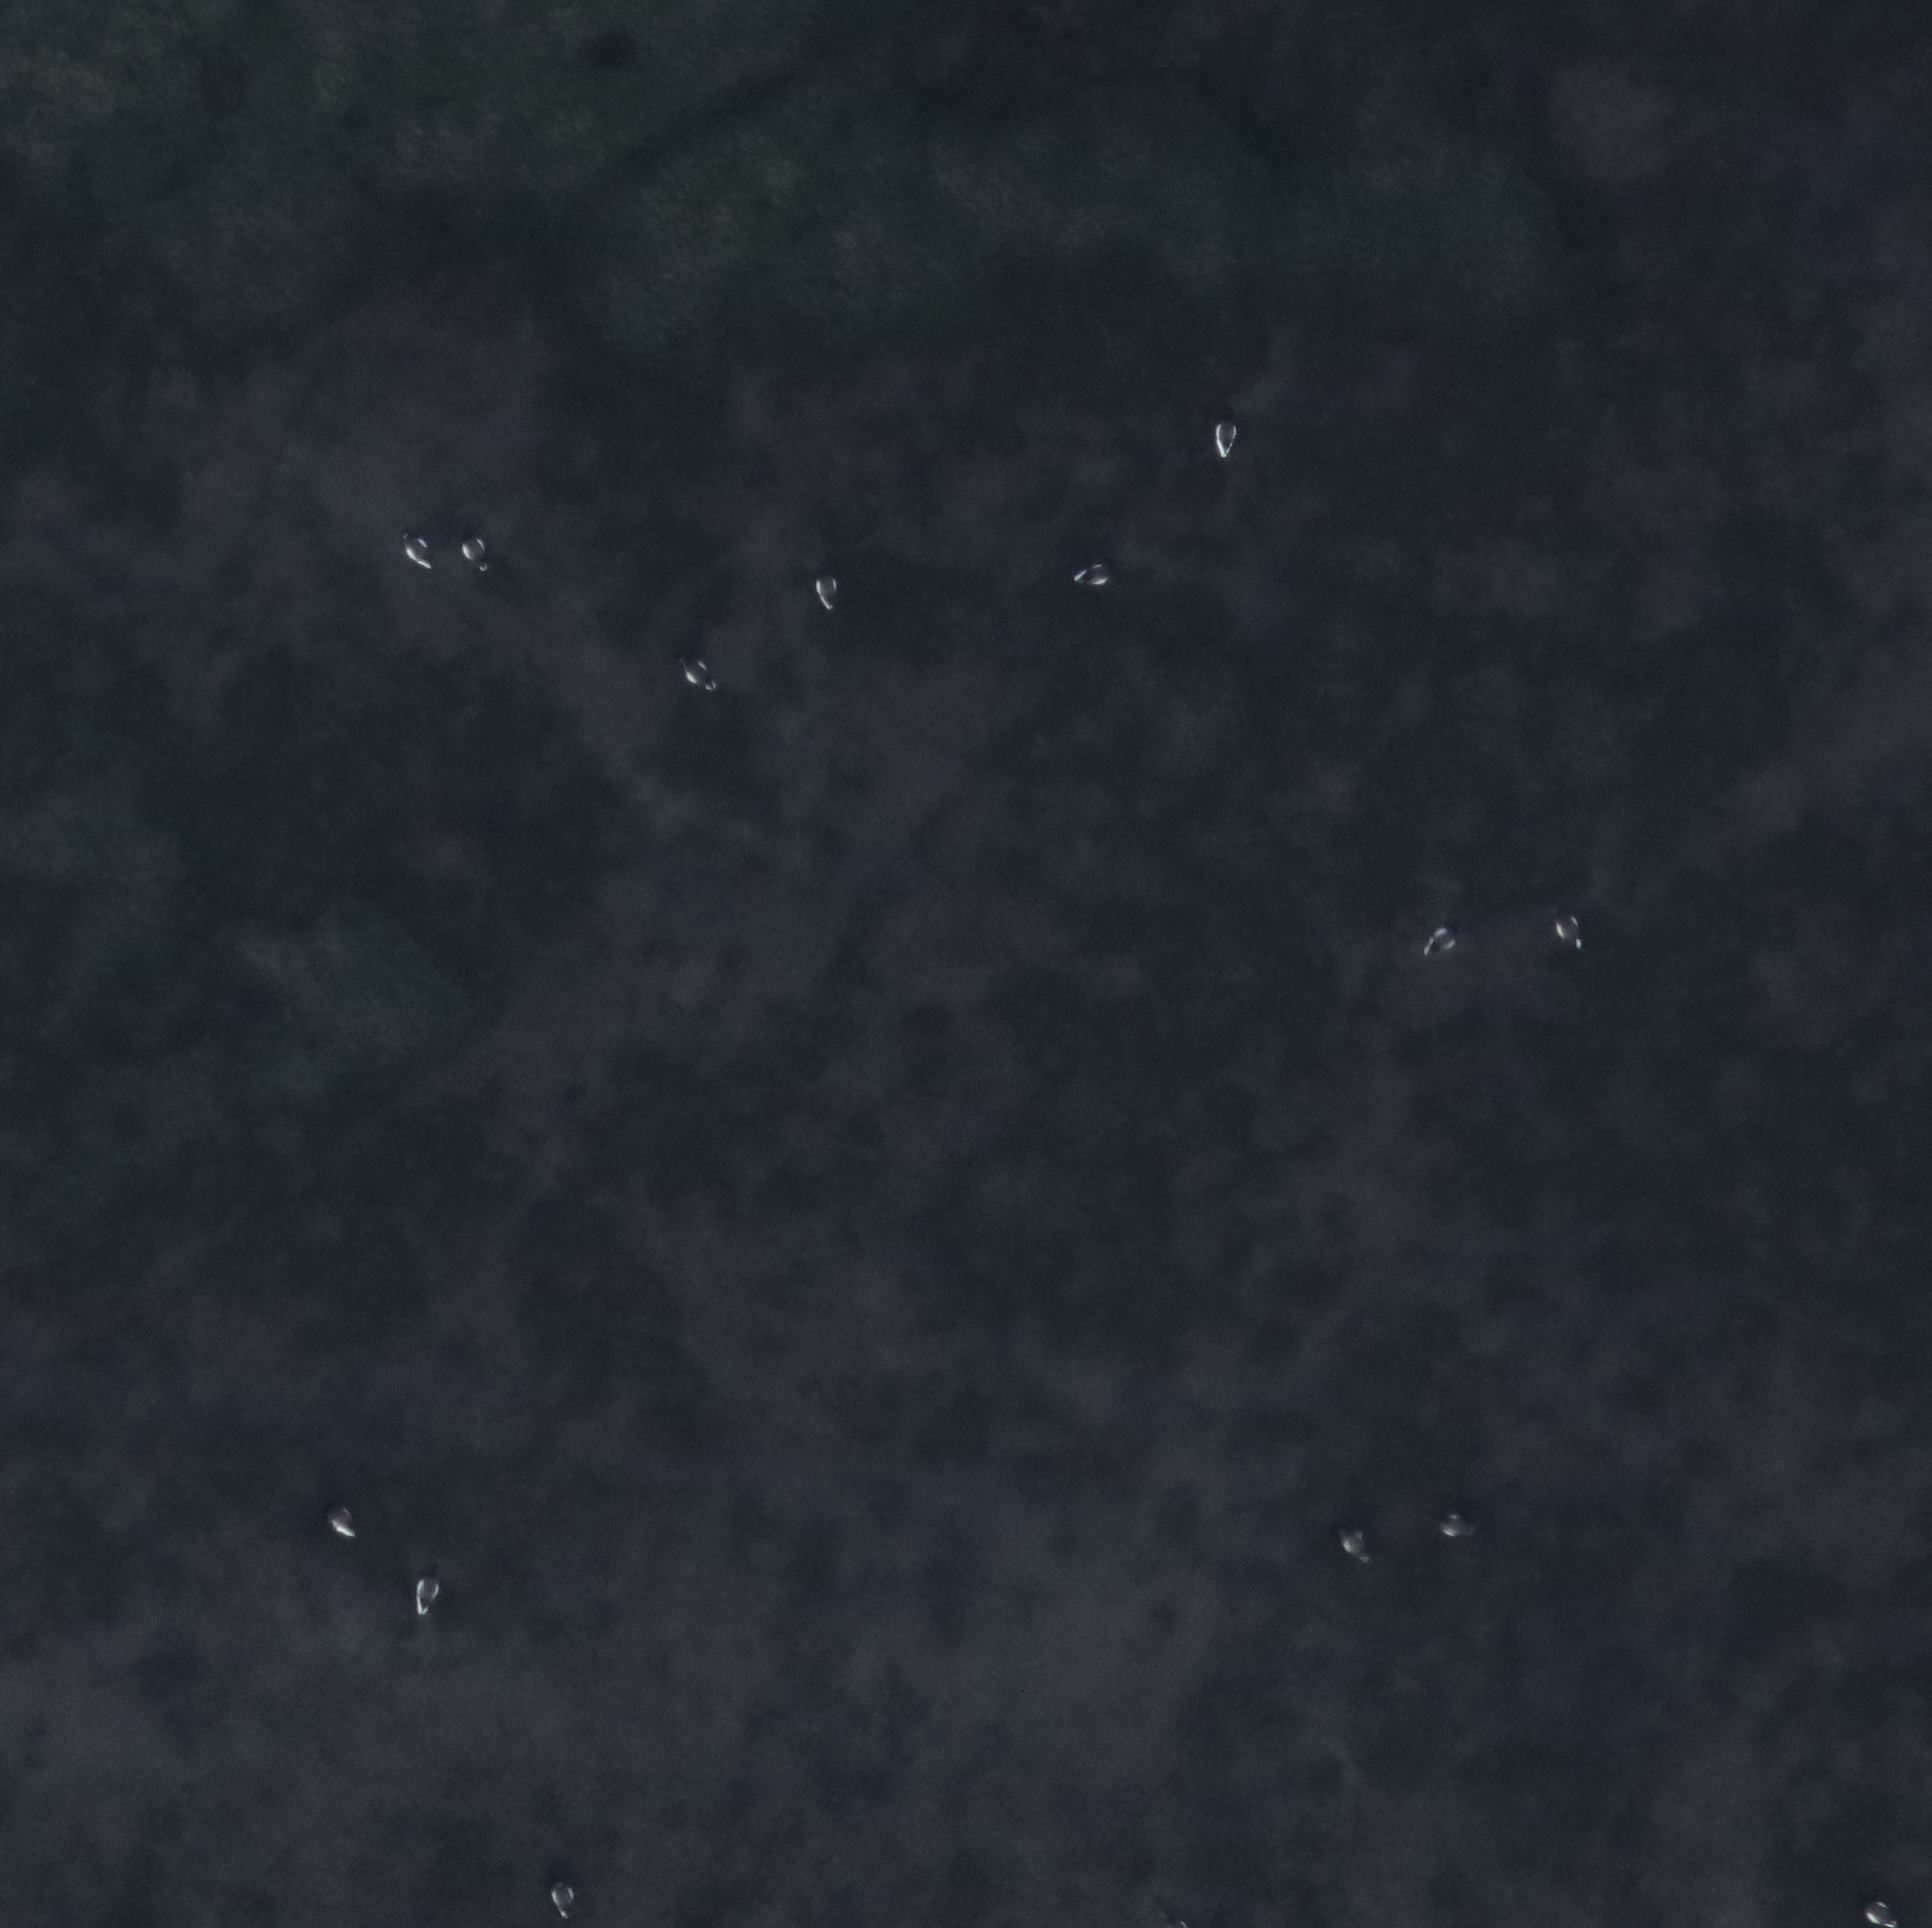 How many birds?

14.